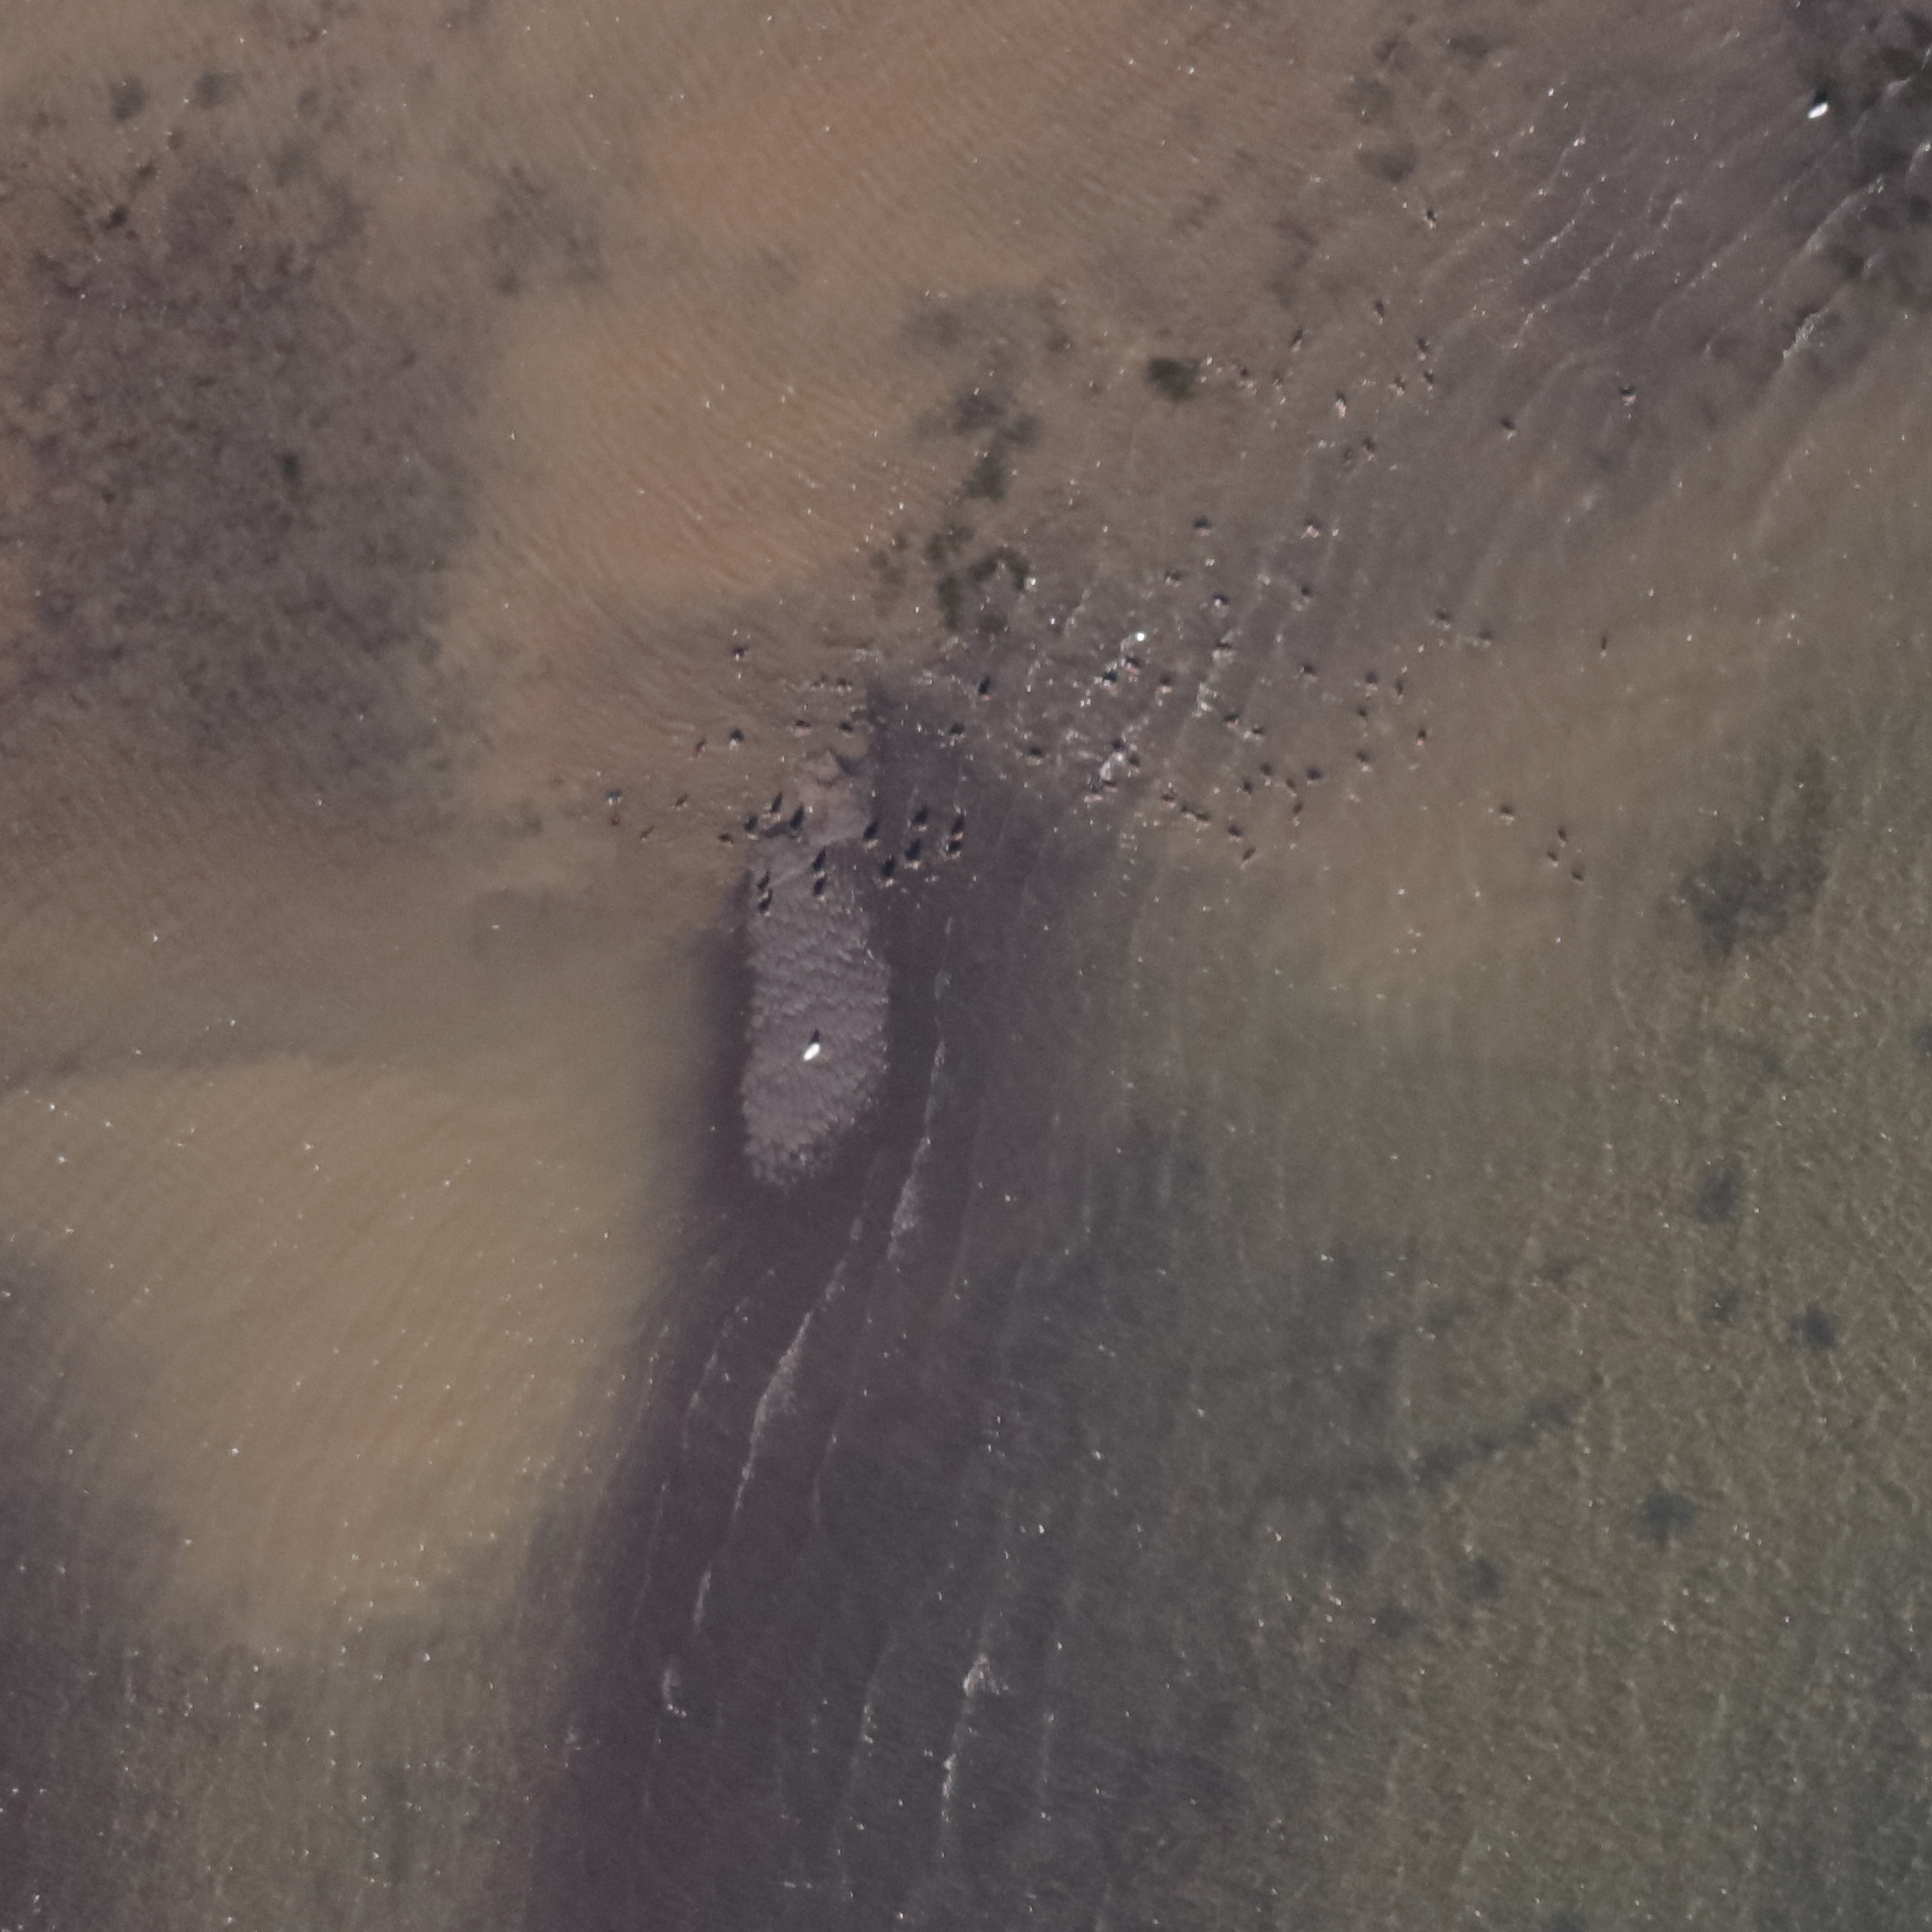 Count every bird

80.